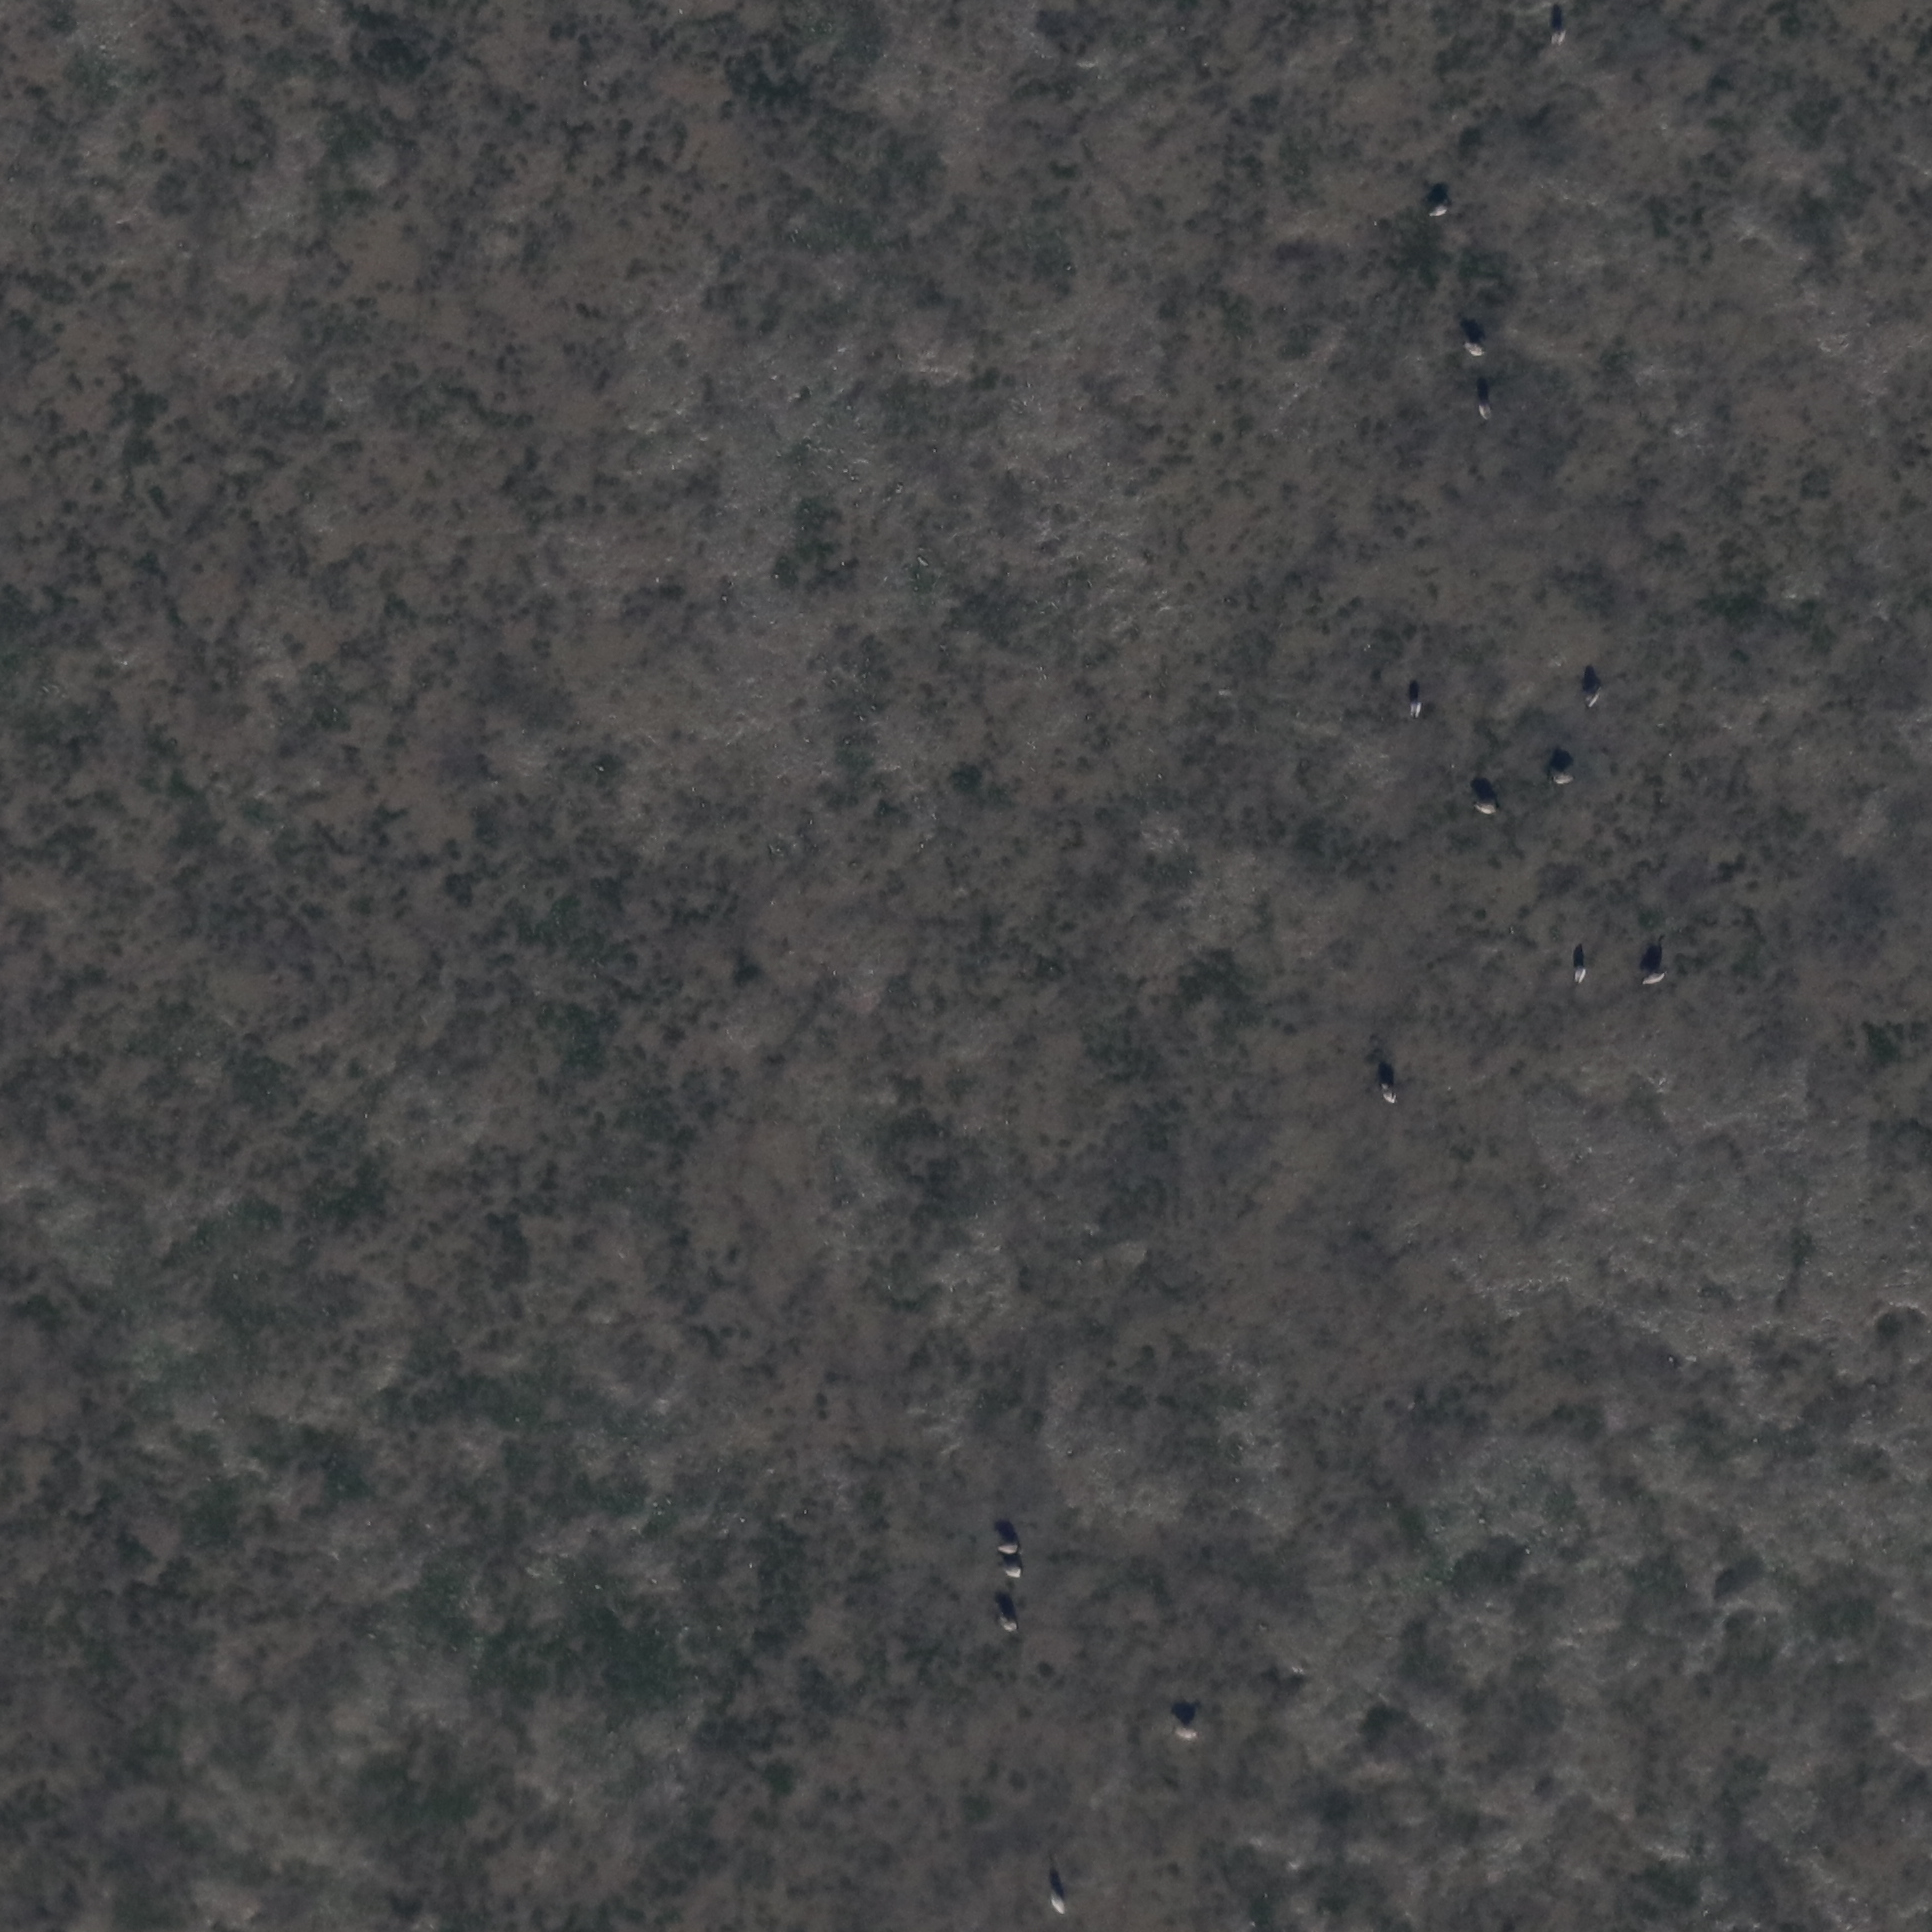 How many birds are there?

16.